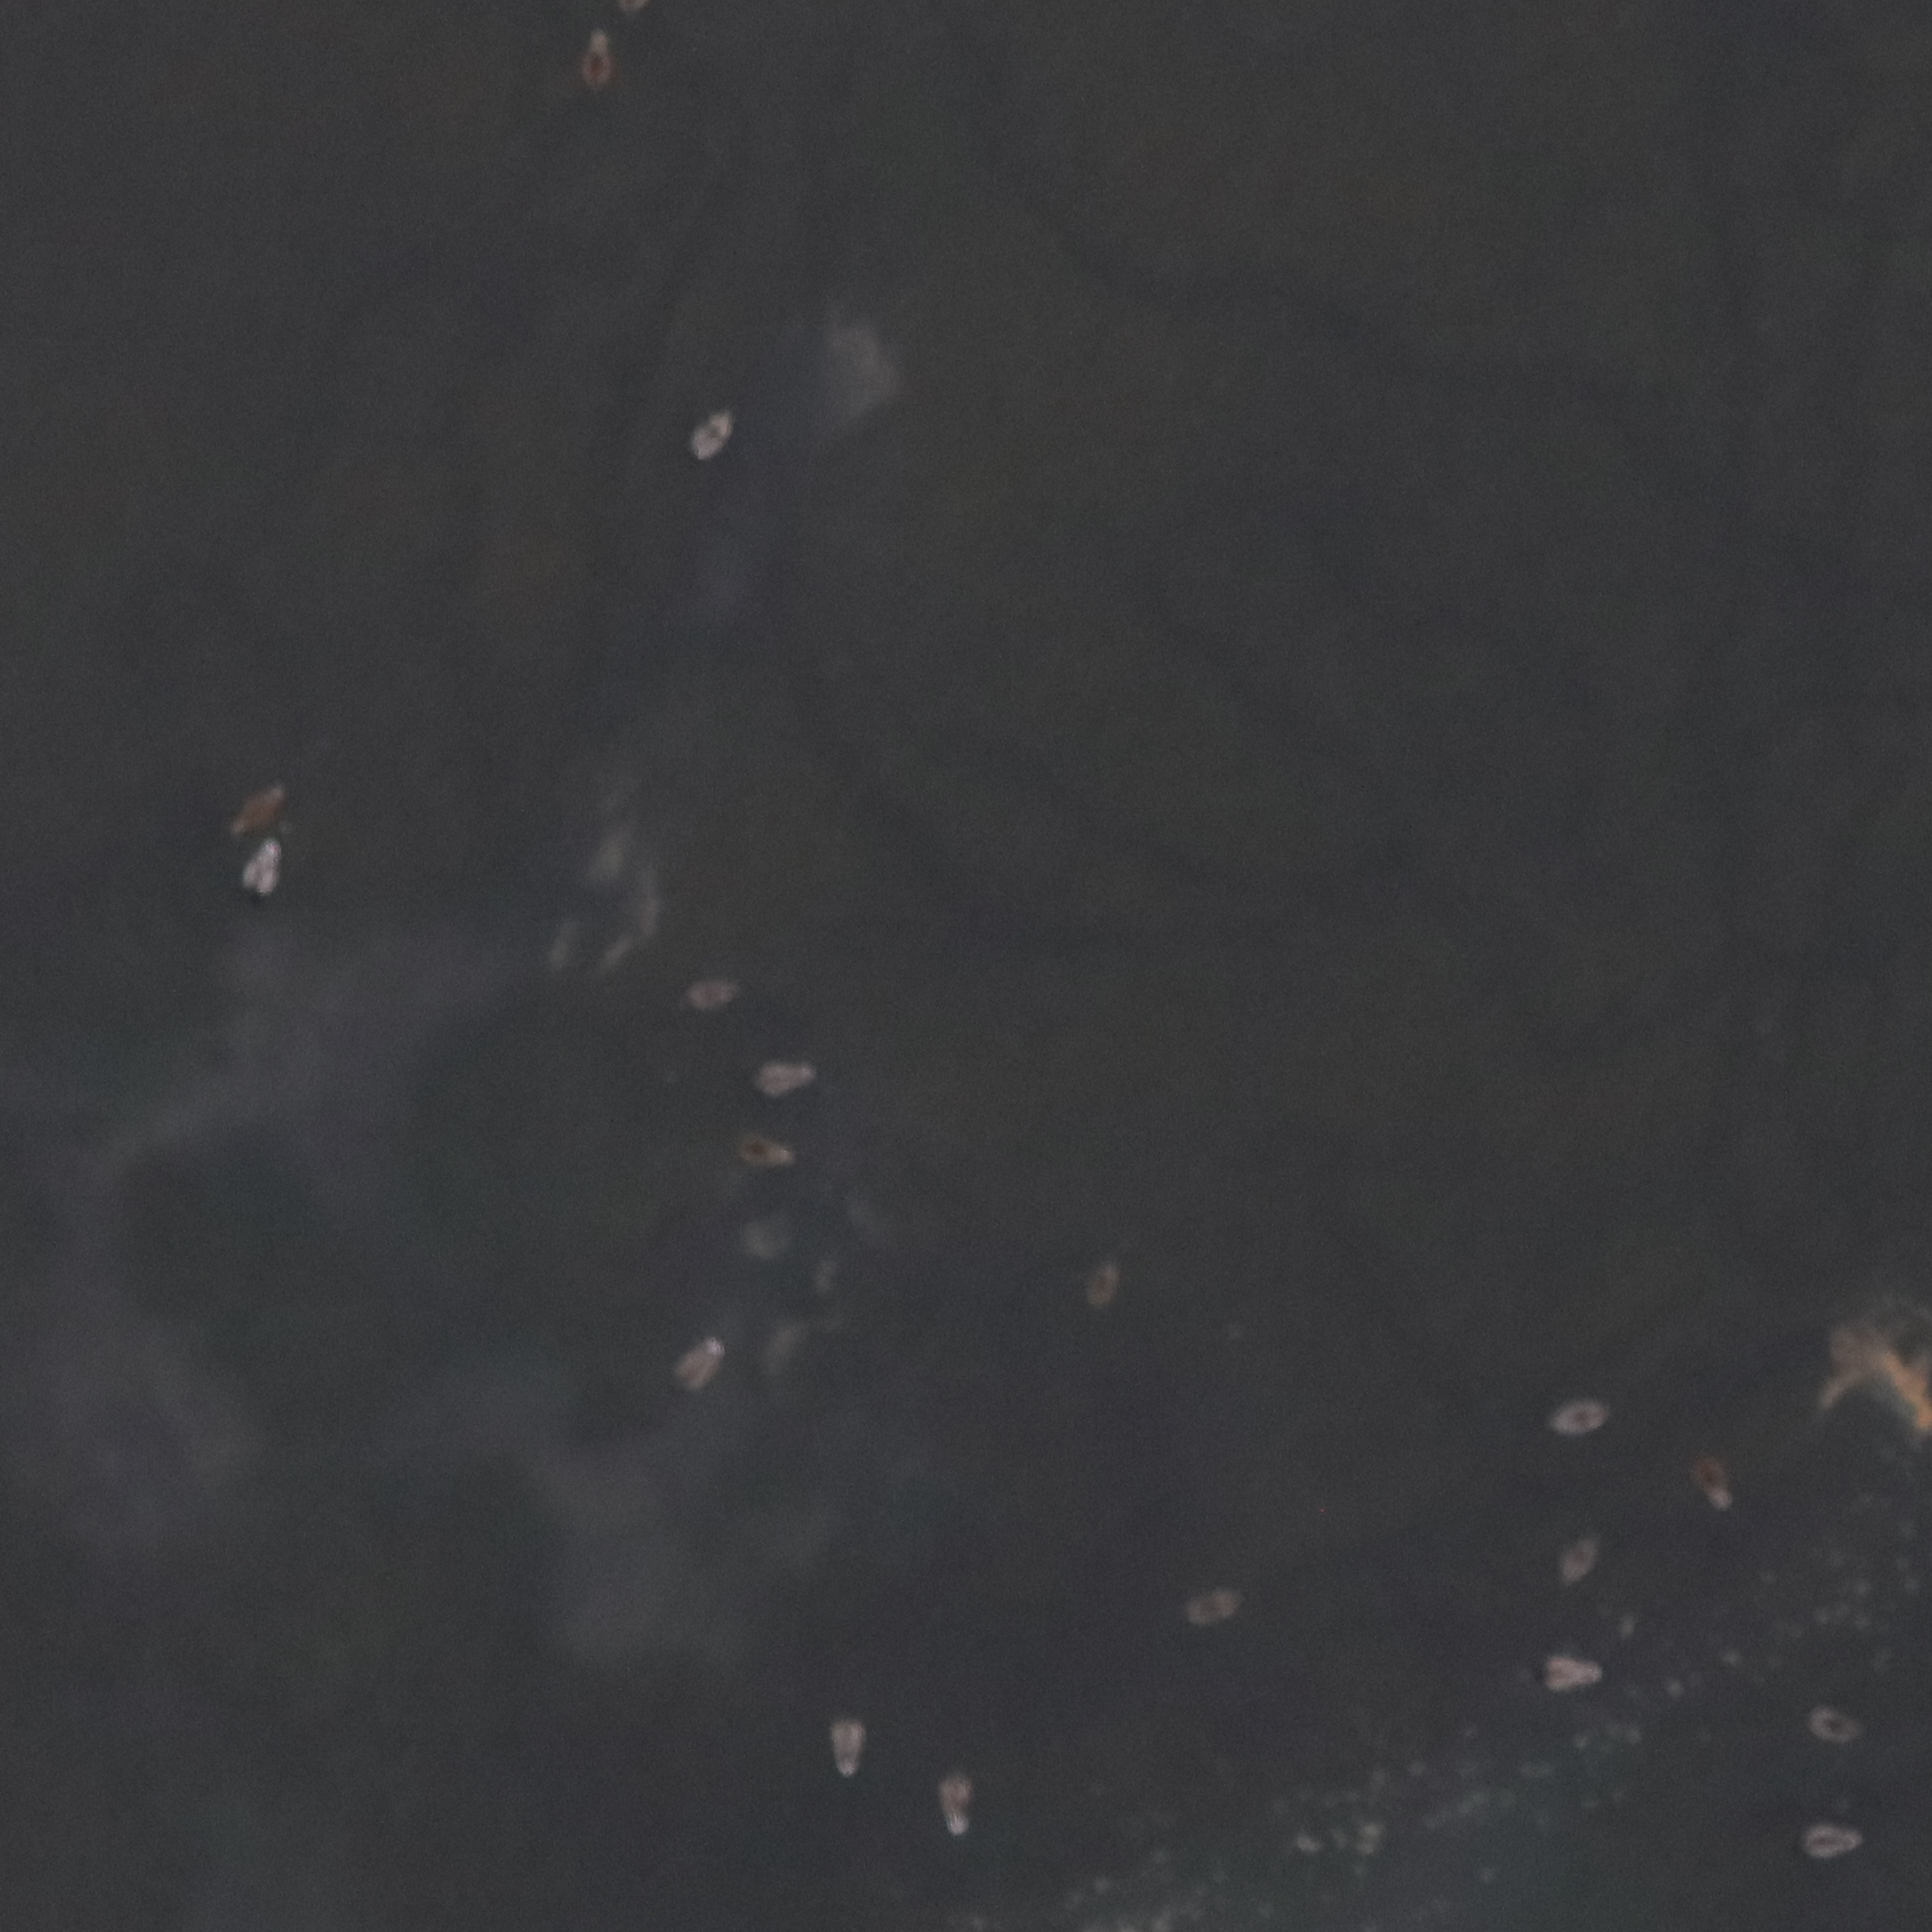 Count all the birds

18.